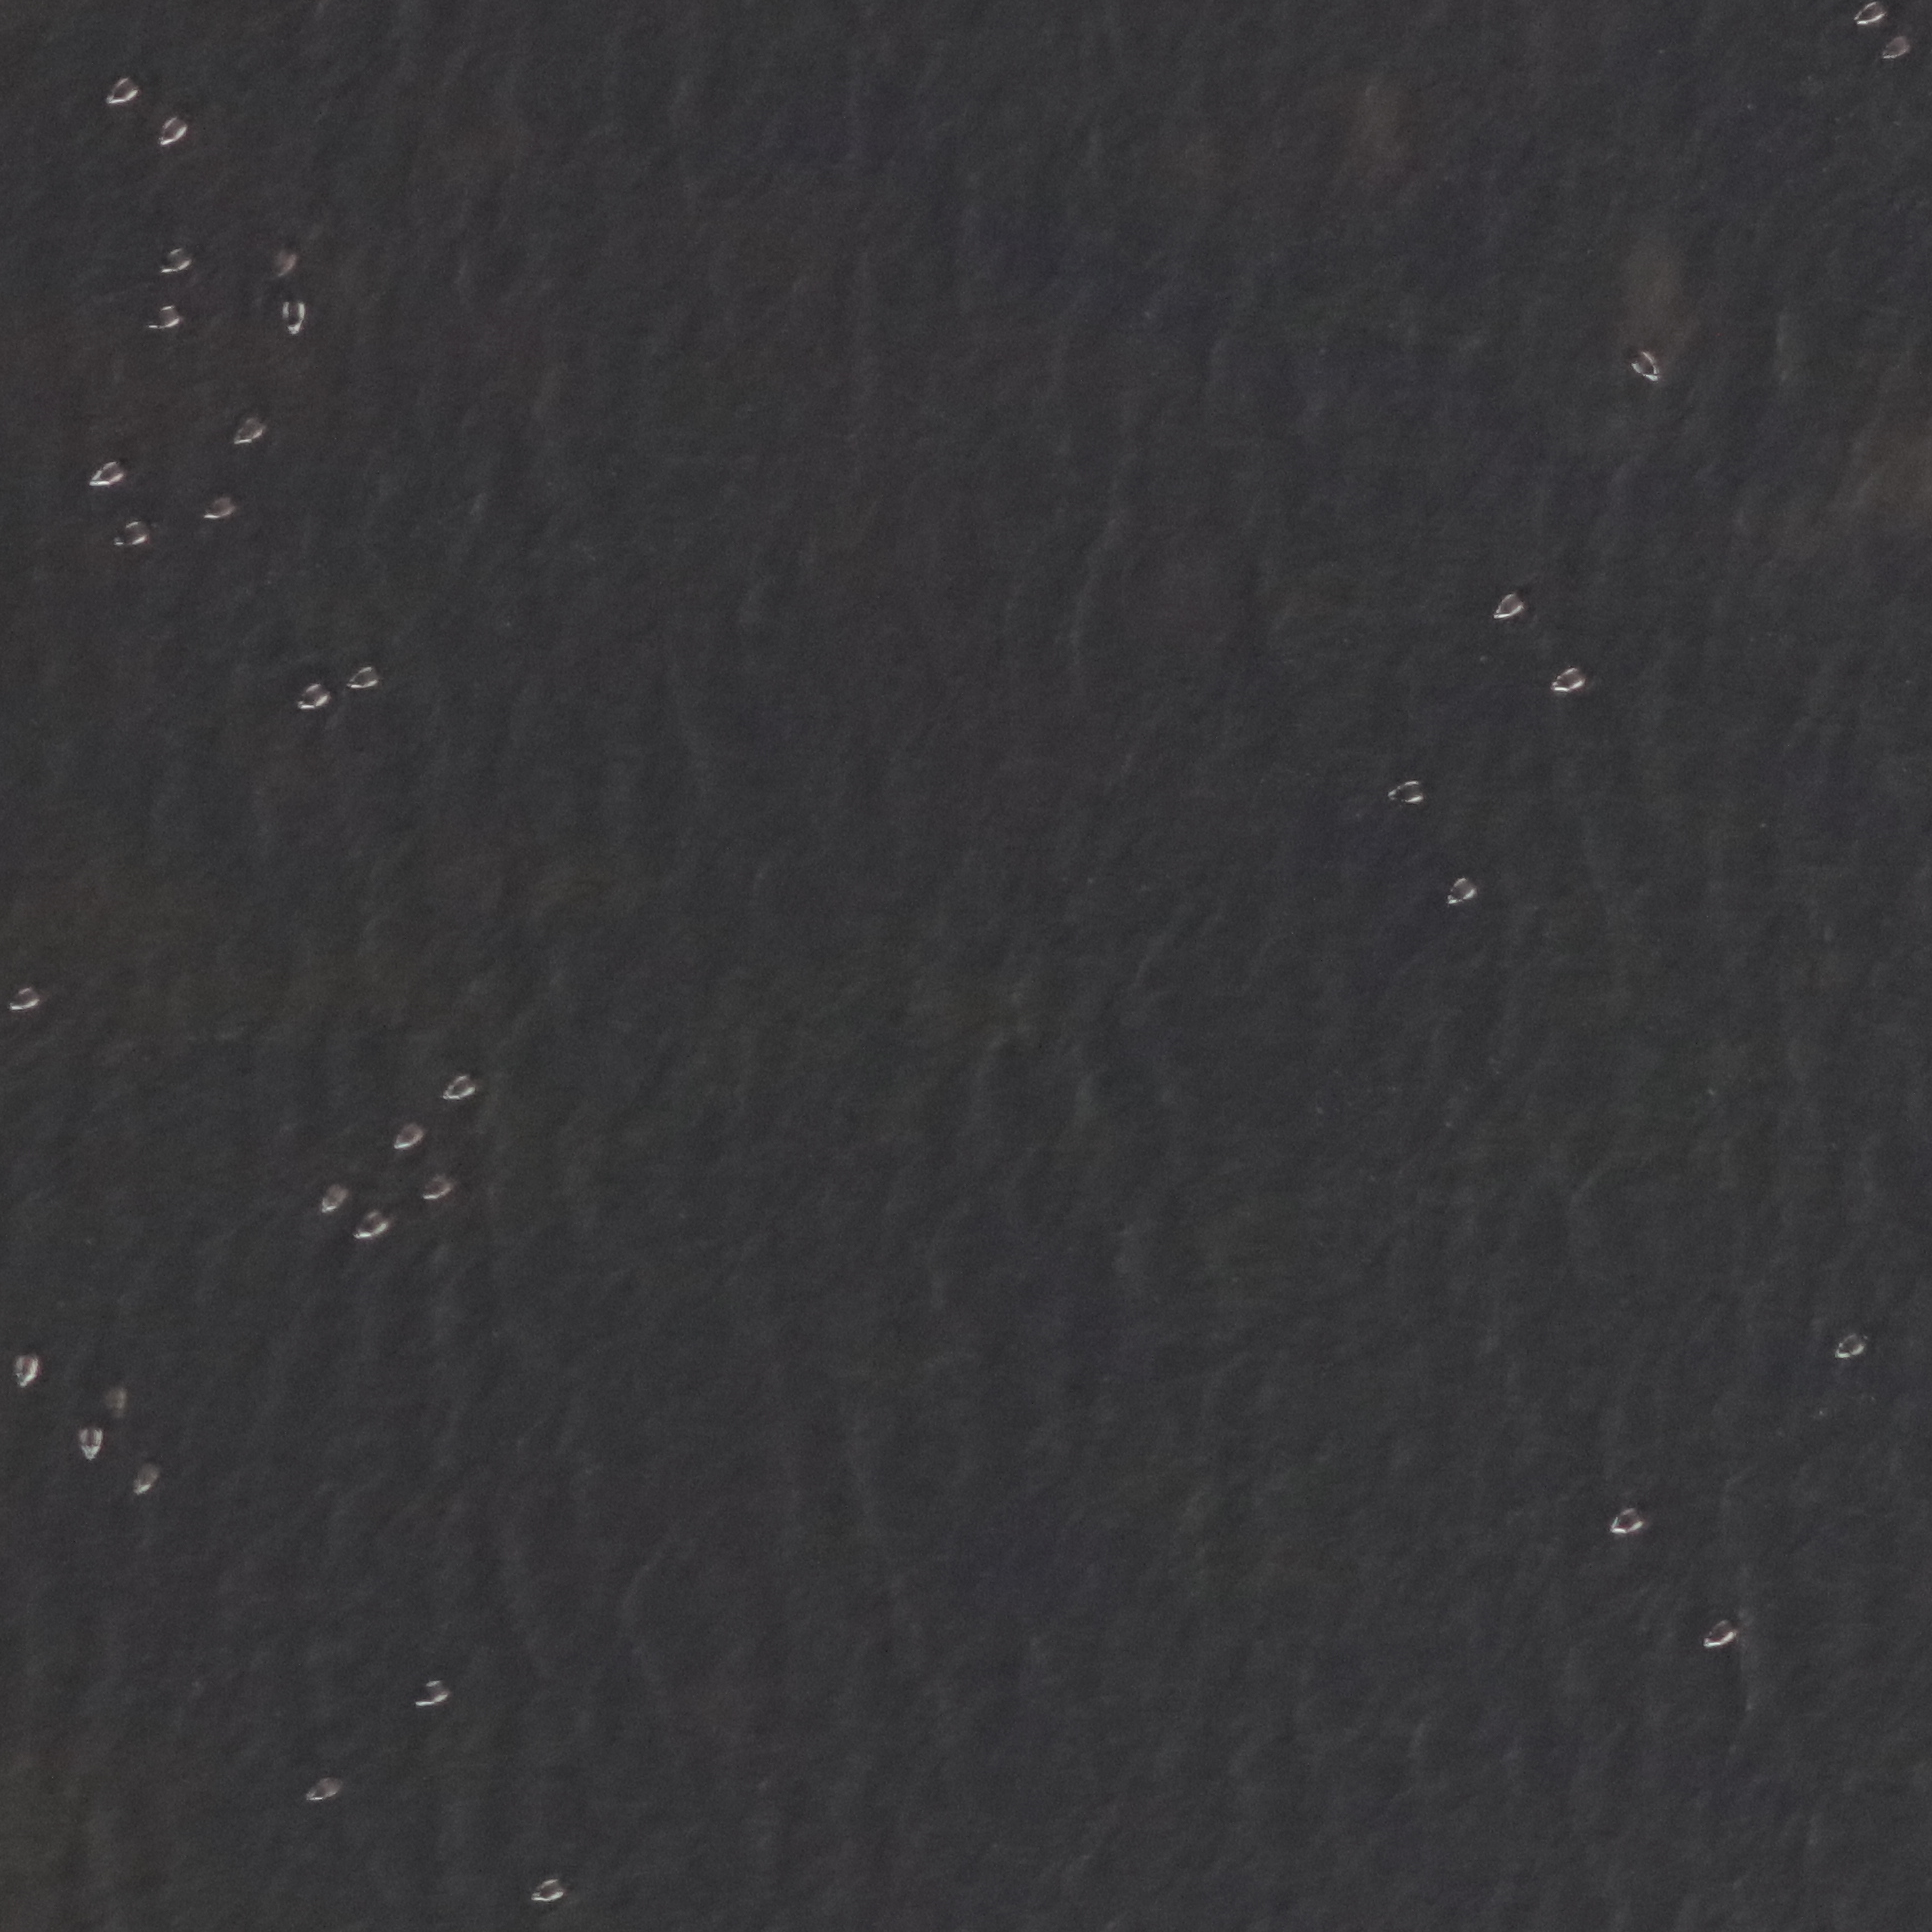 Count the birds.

35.